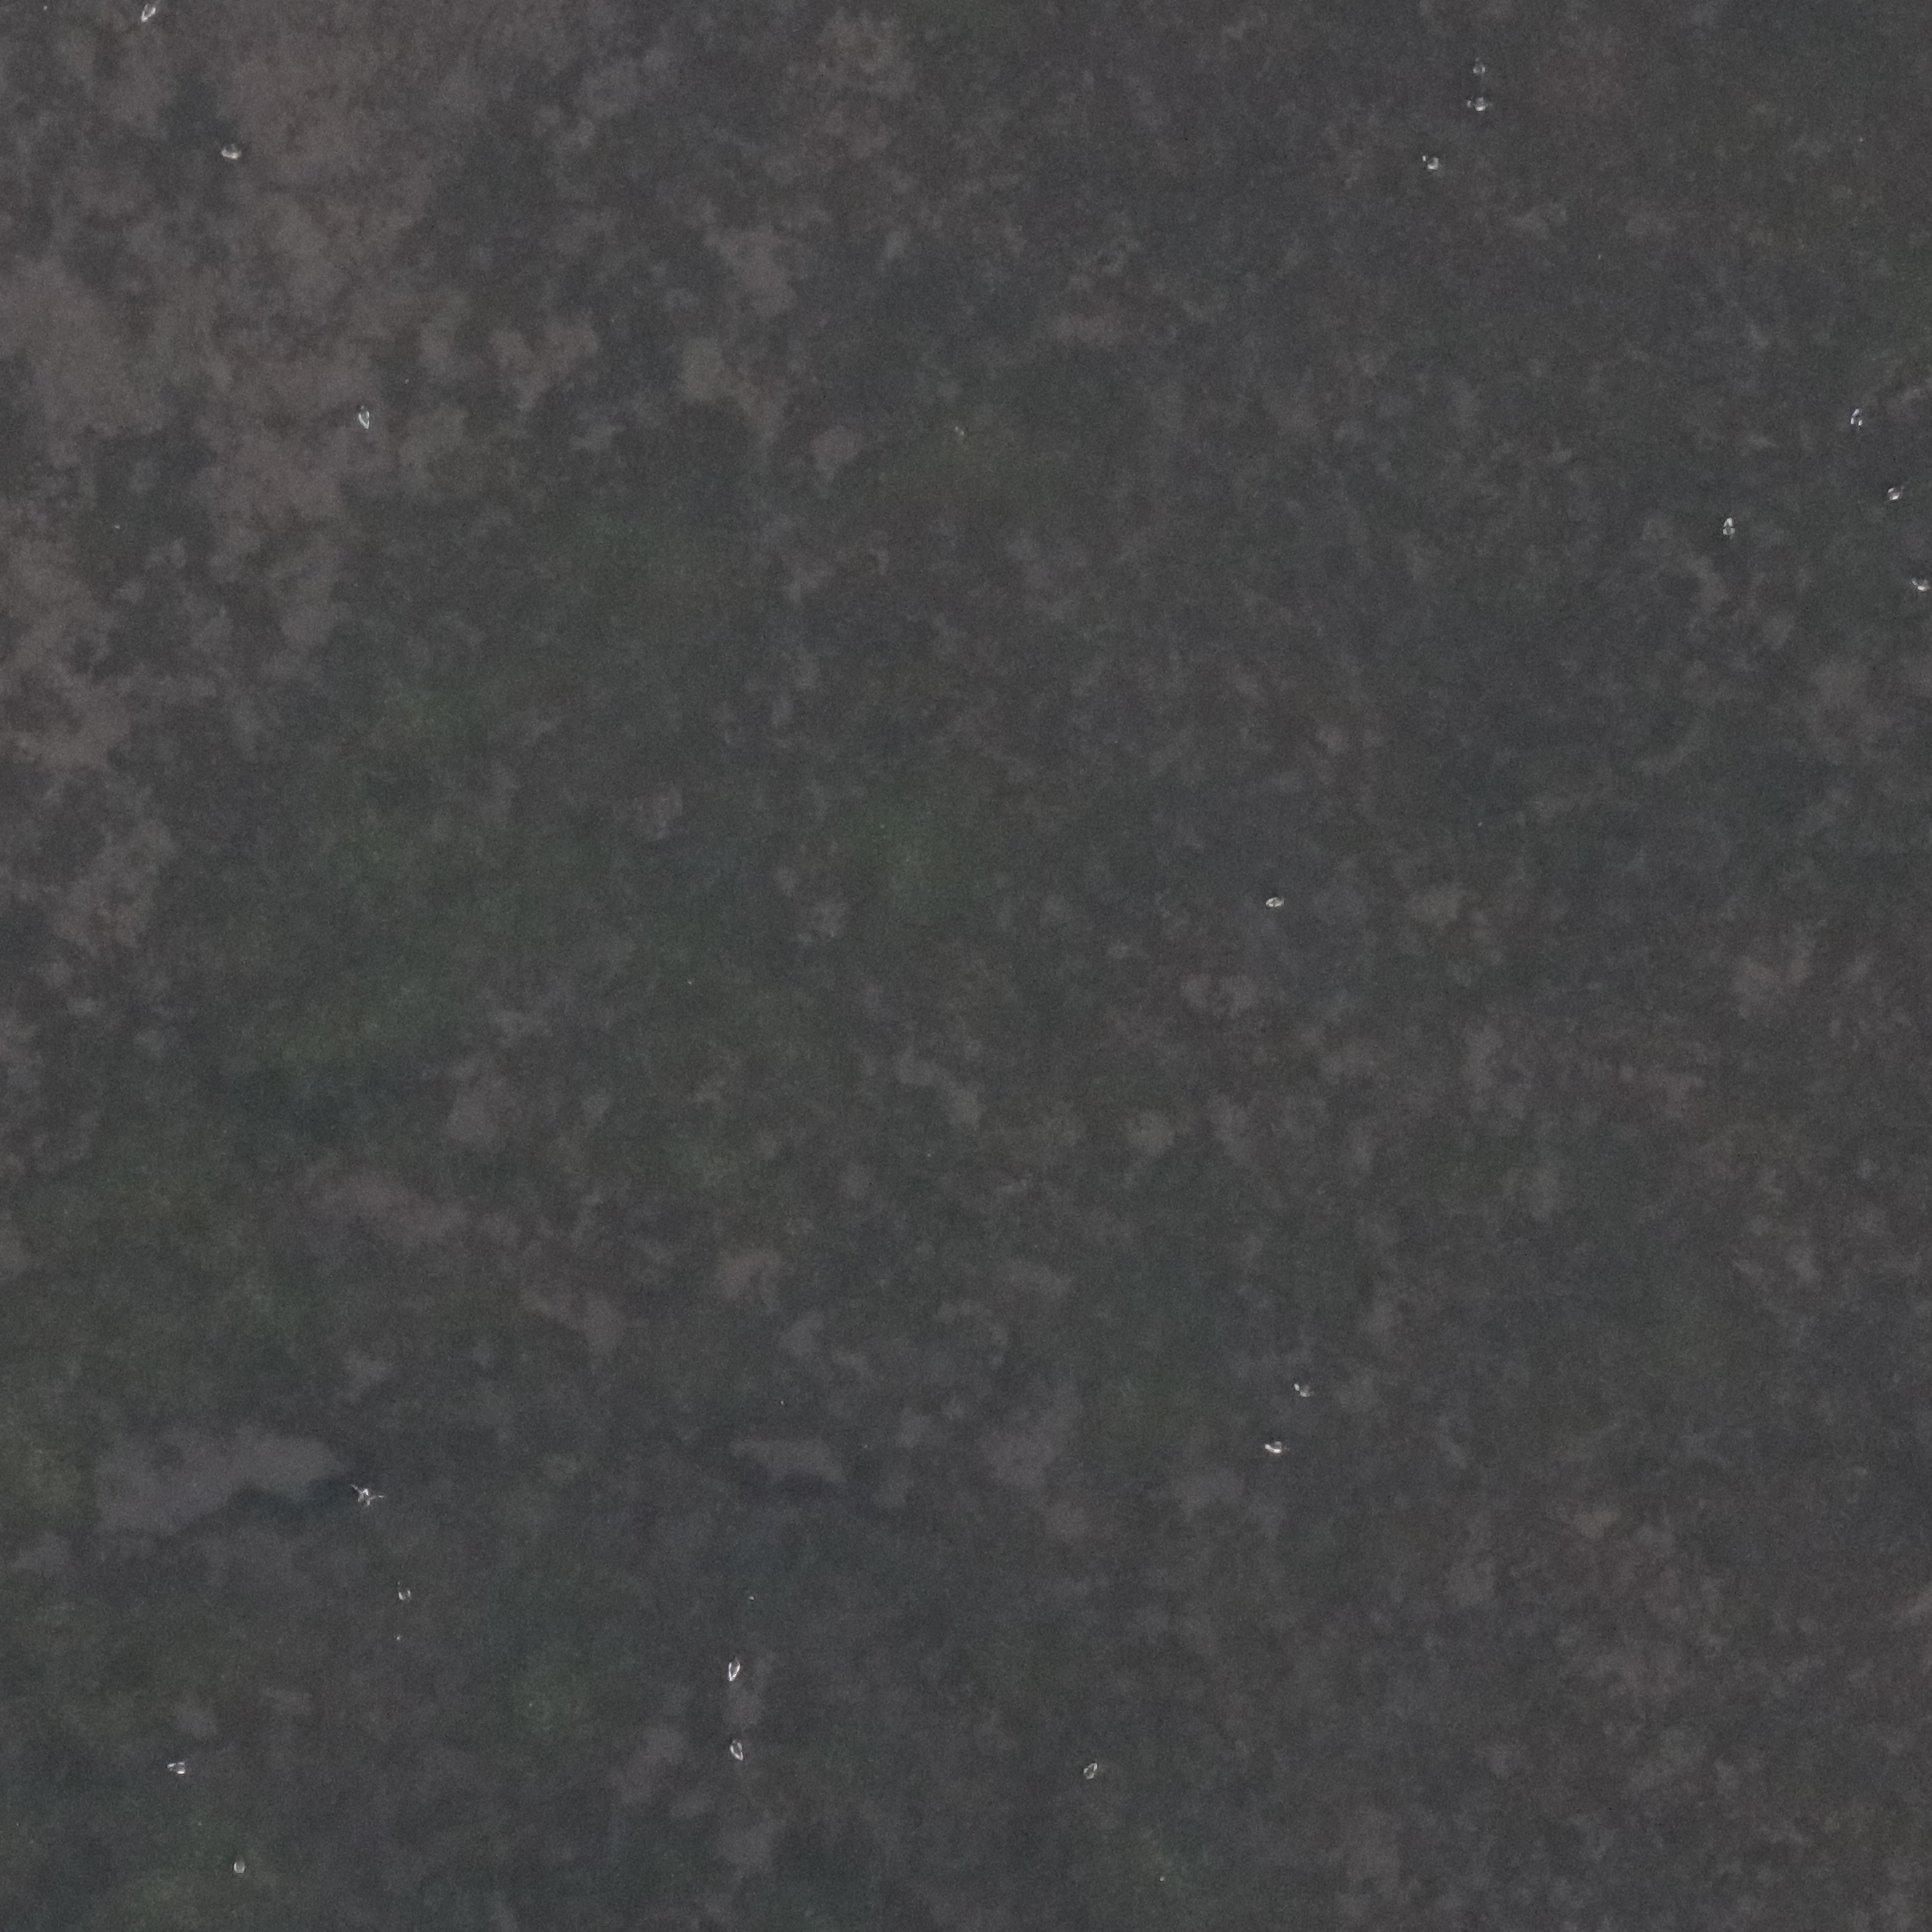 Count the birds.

20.